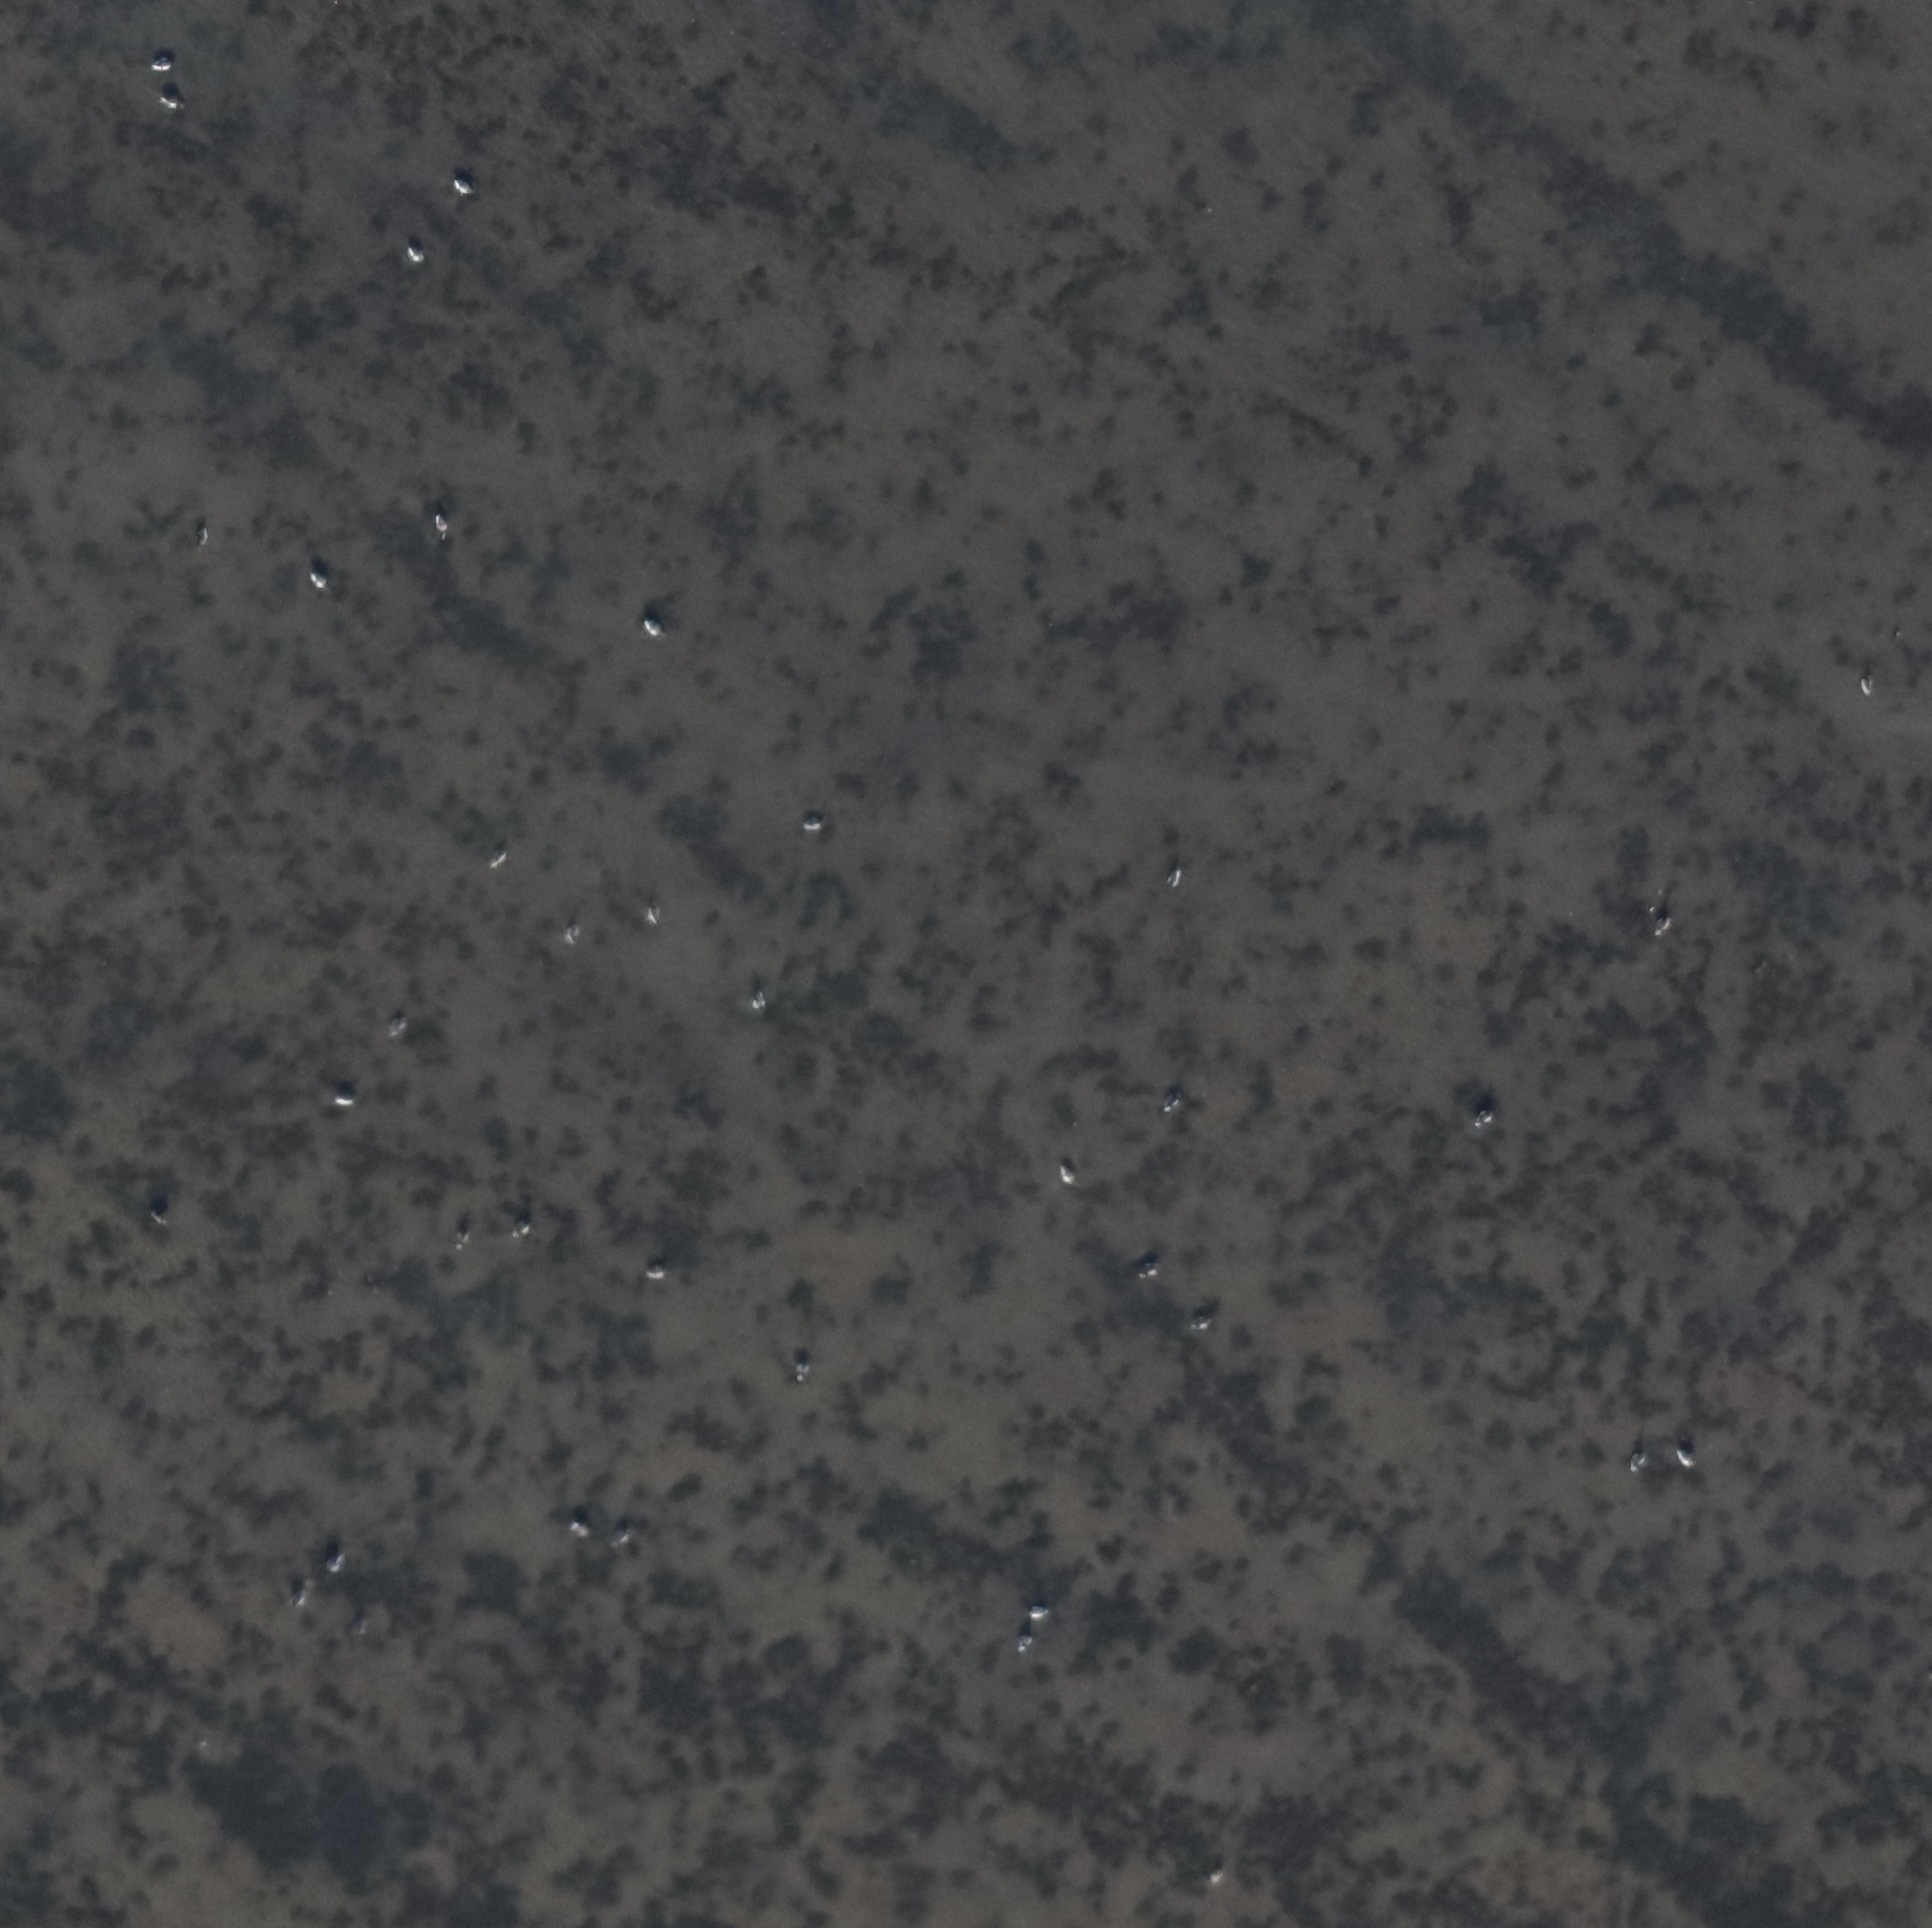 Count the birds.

38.